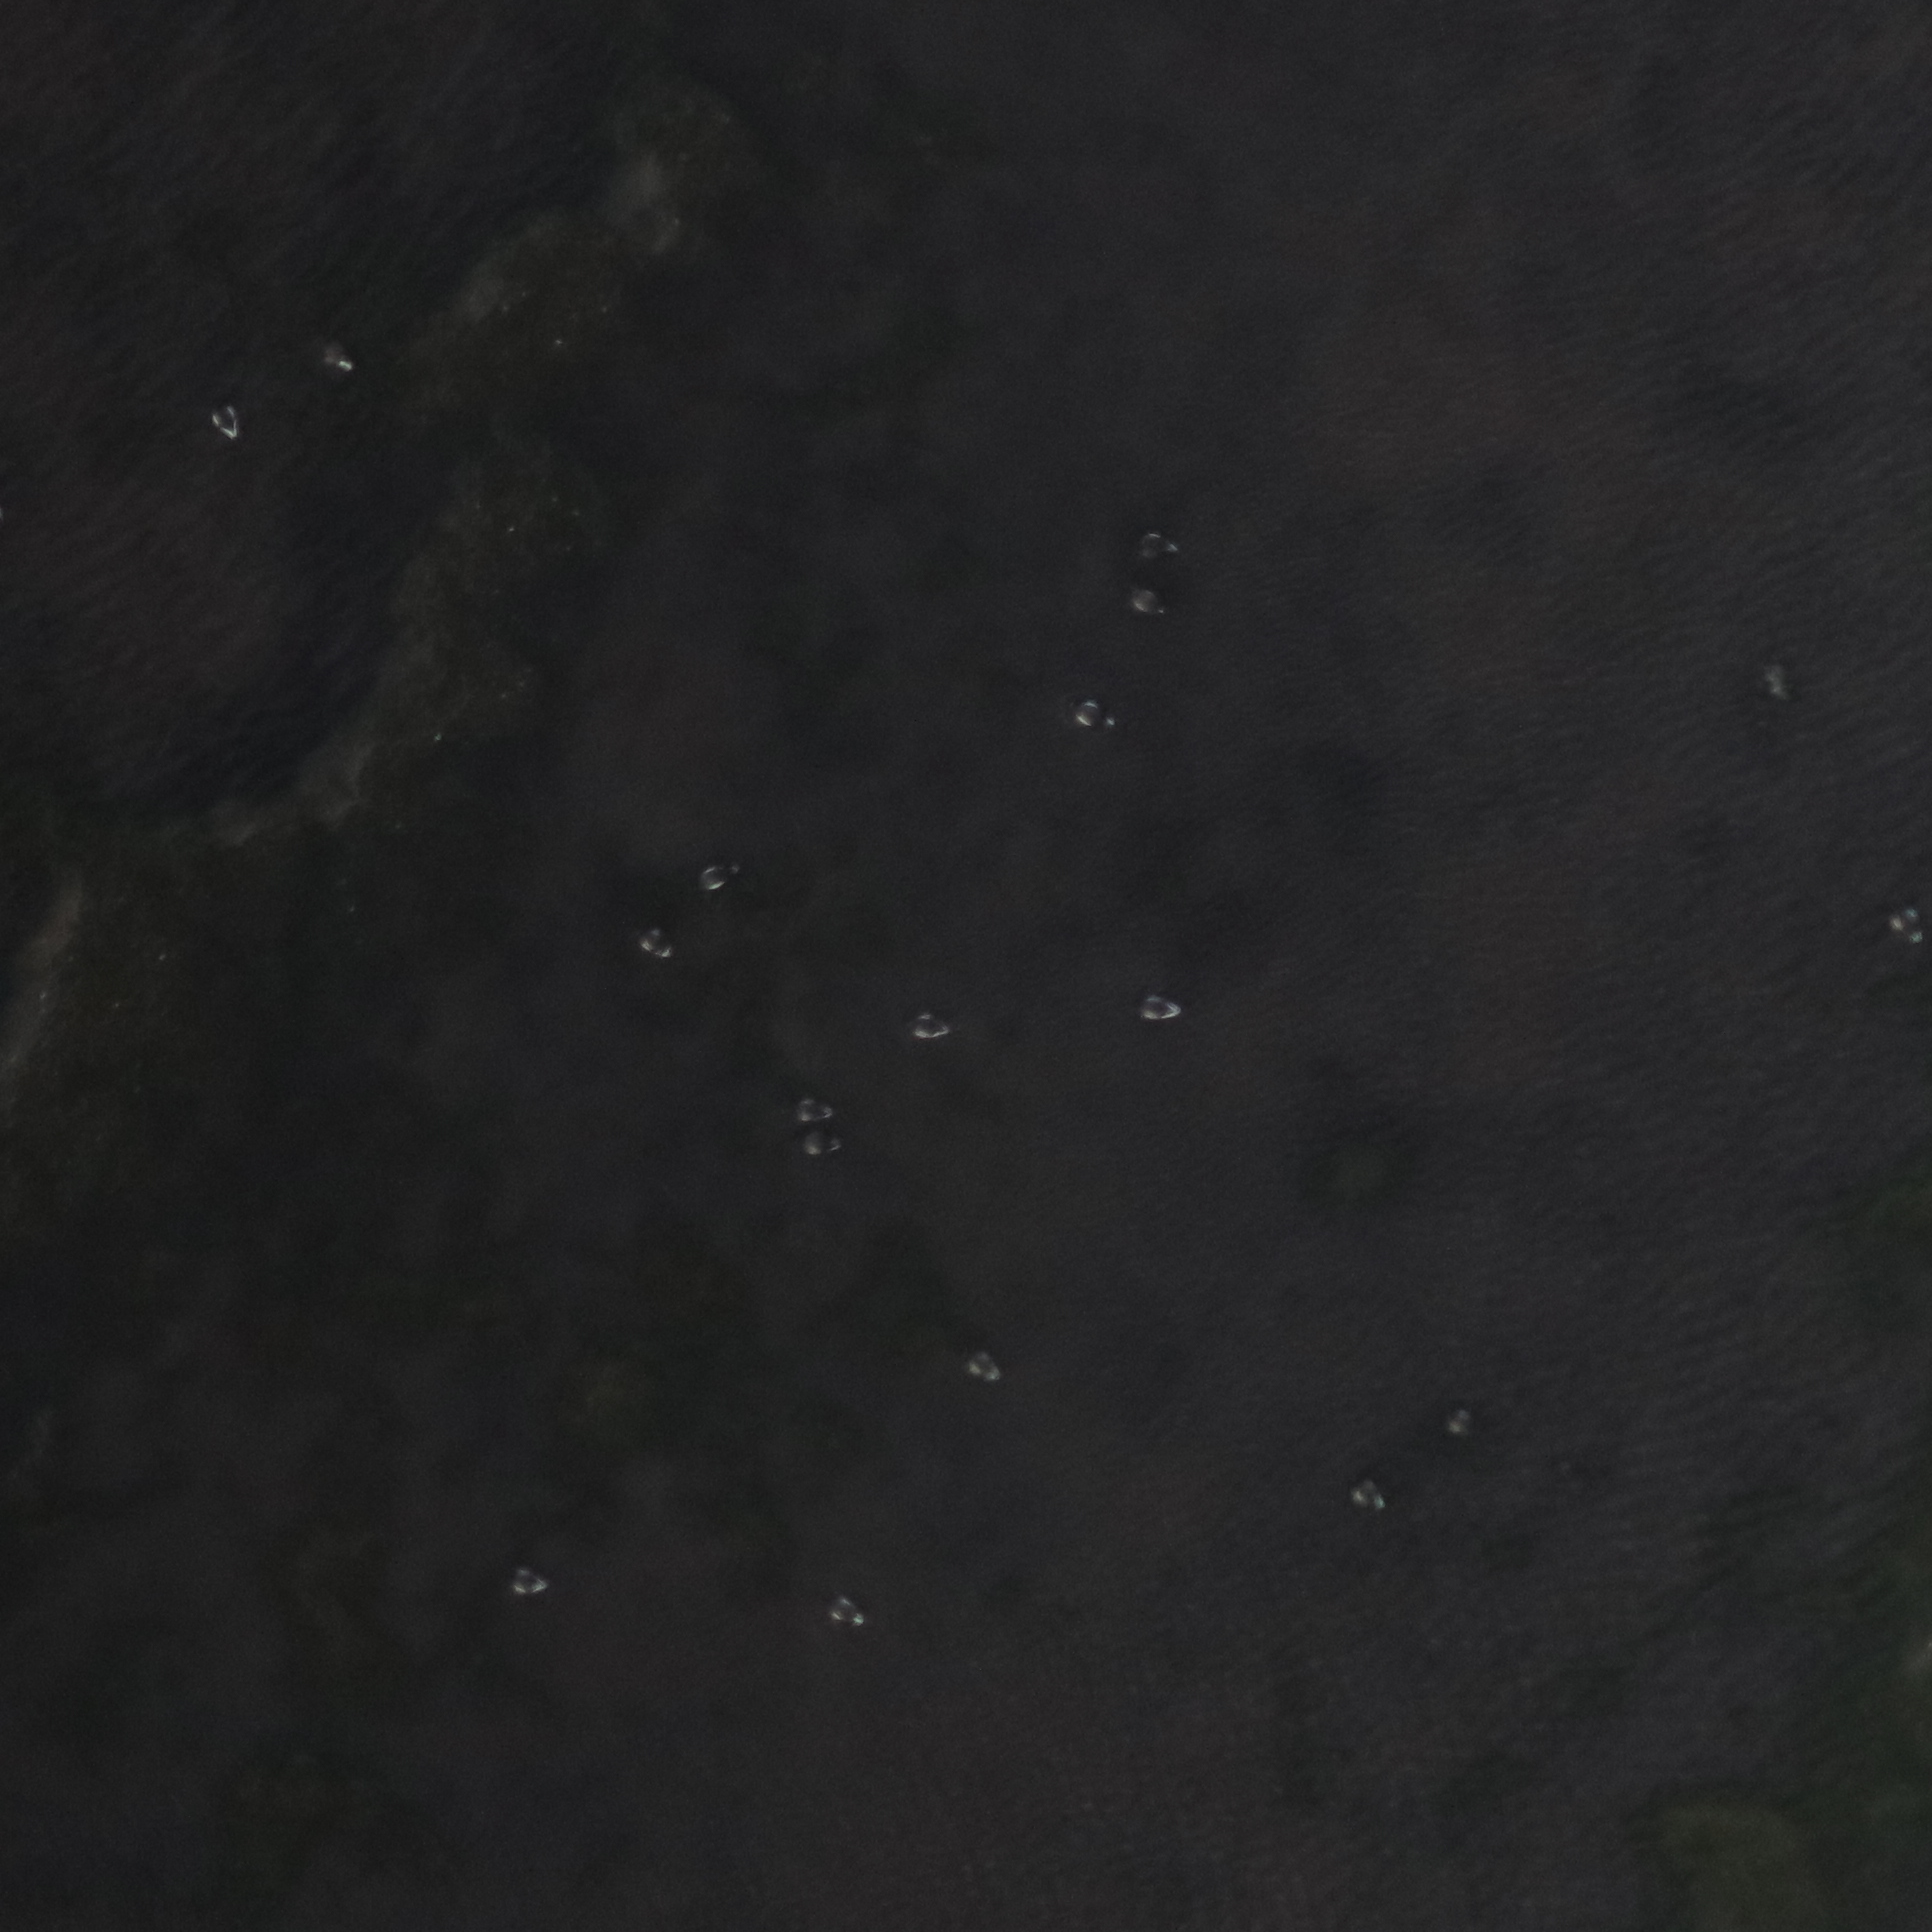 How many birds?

16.